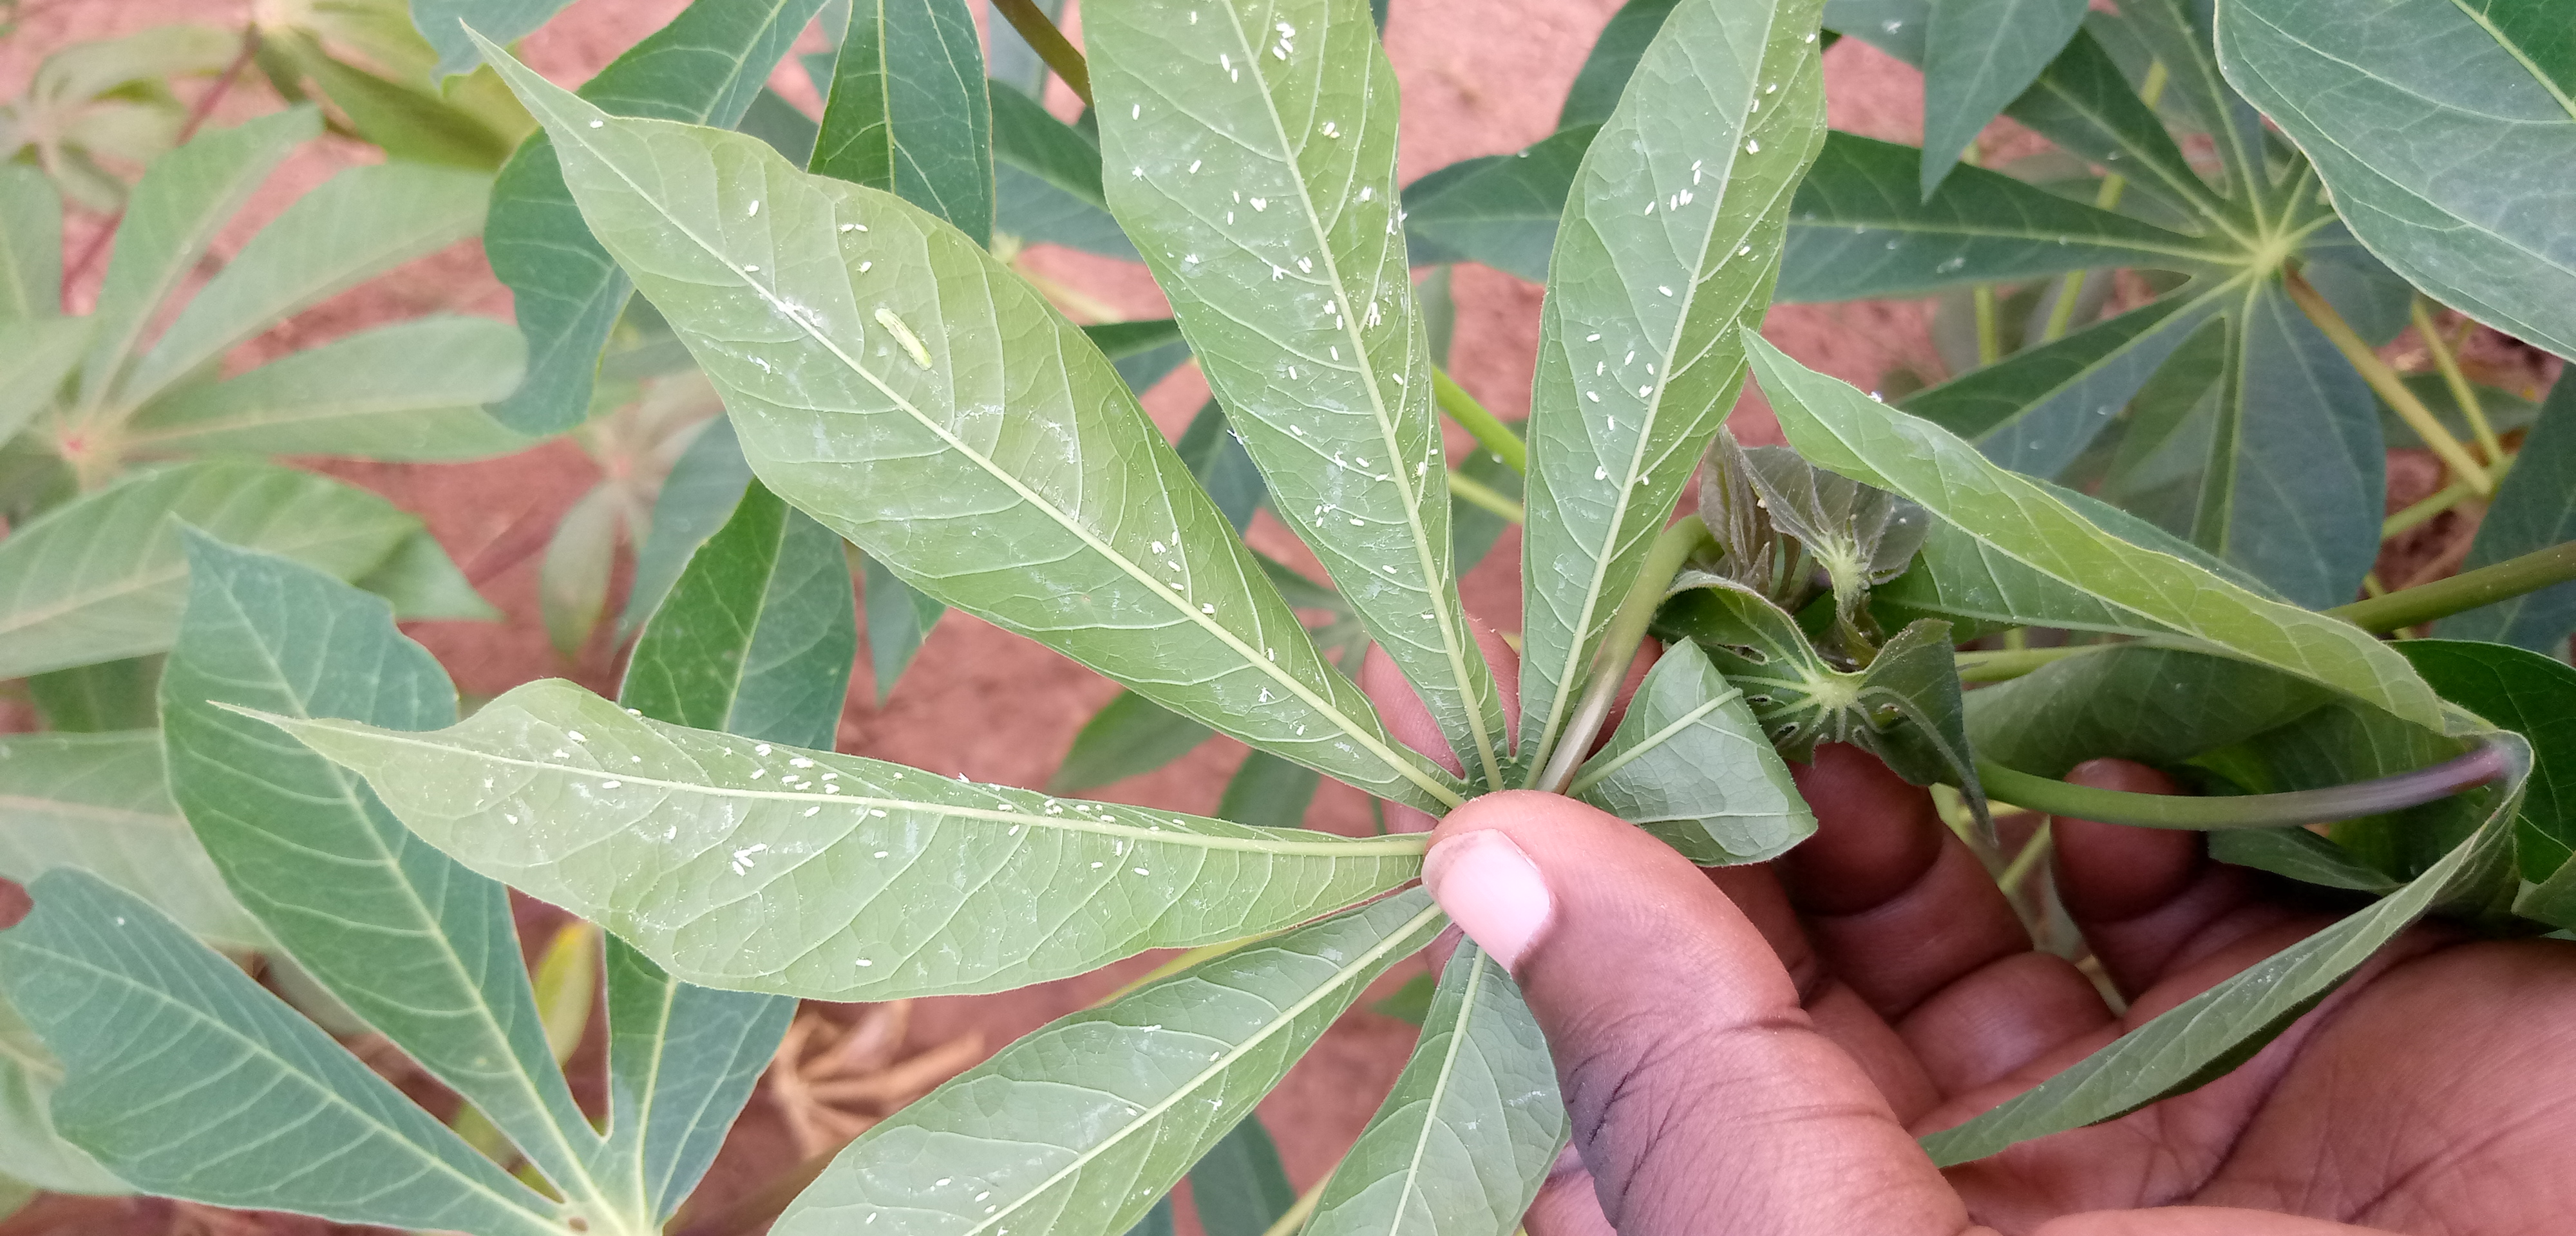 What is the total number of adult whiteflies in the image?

138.